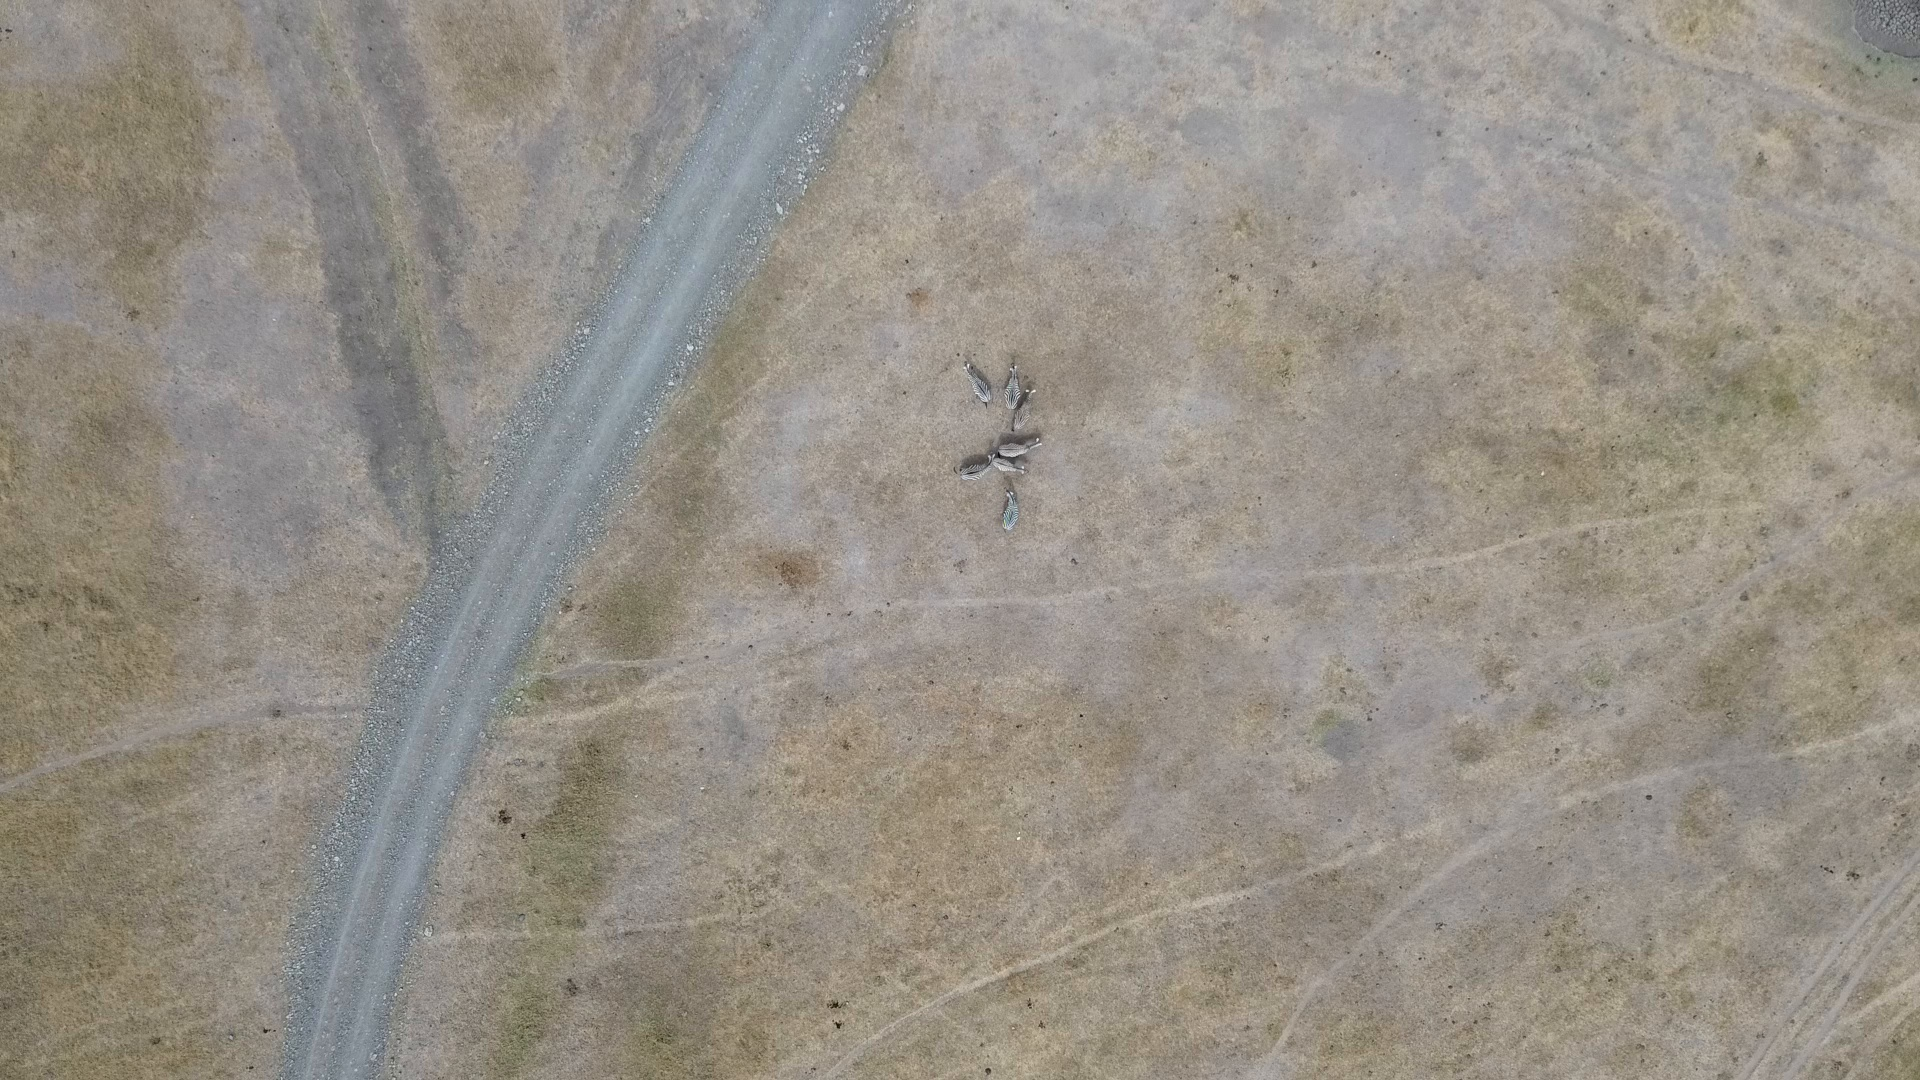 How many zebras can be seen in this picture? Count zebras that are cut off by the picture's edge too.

7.